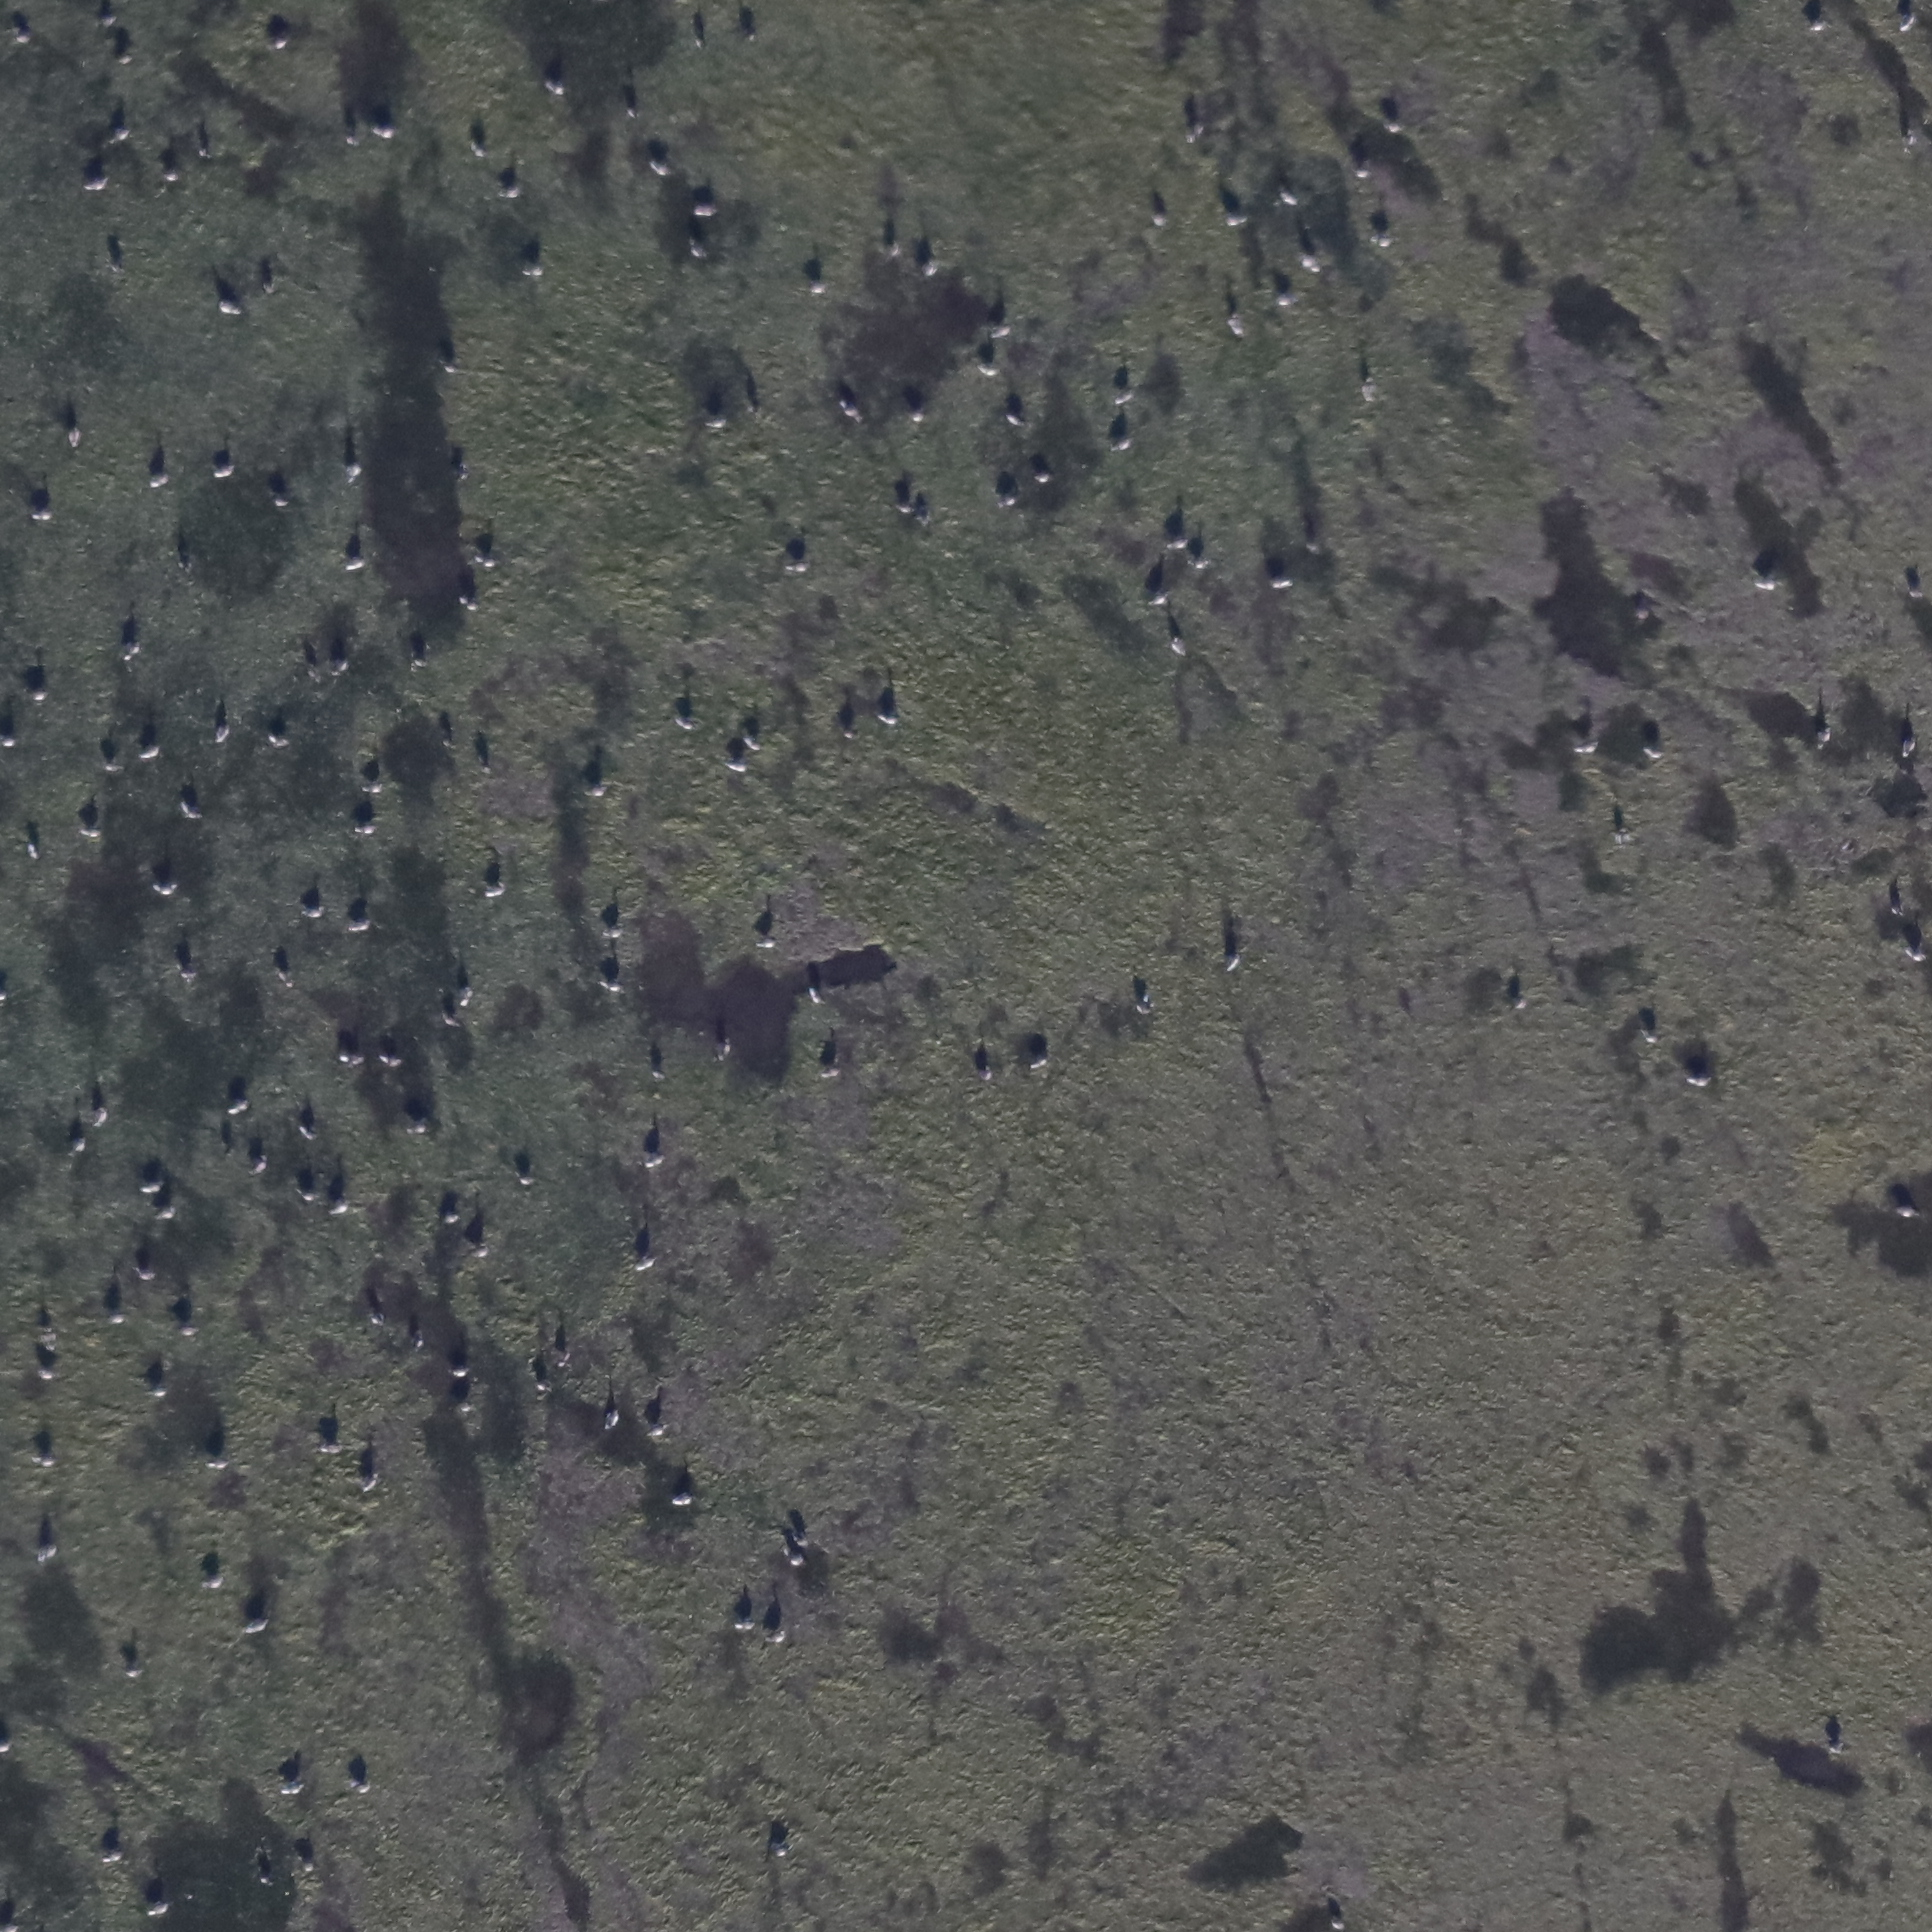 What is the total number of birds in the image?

180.